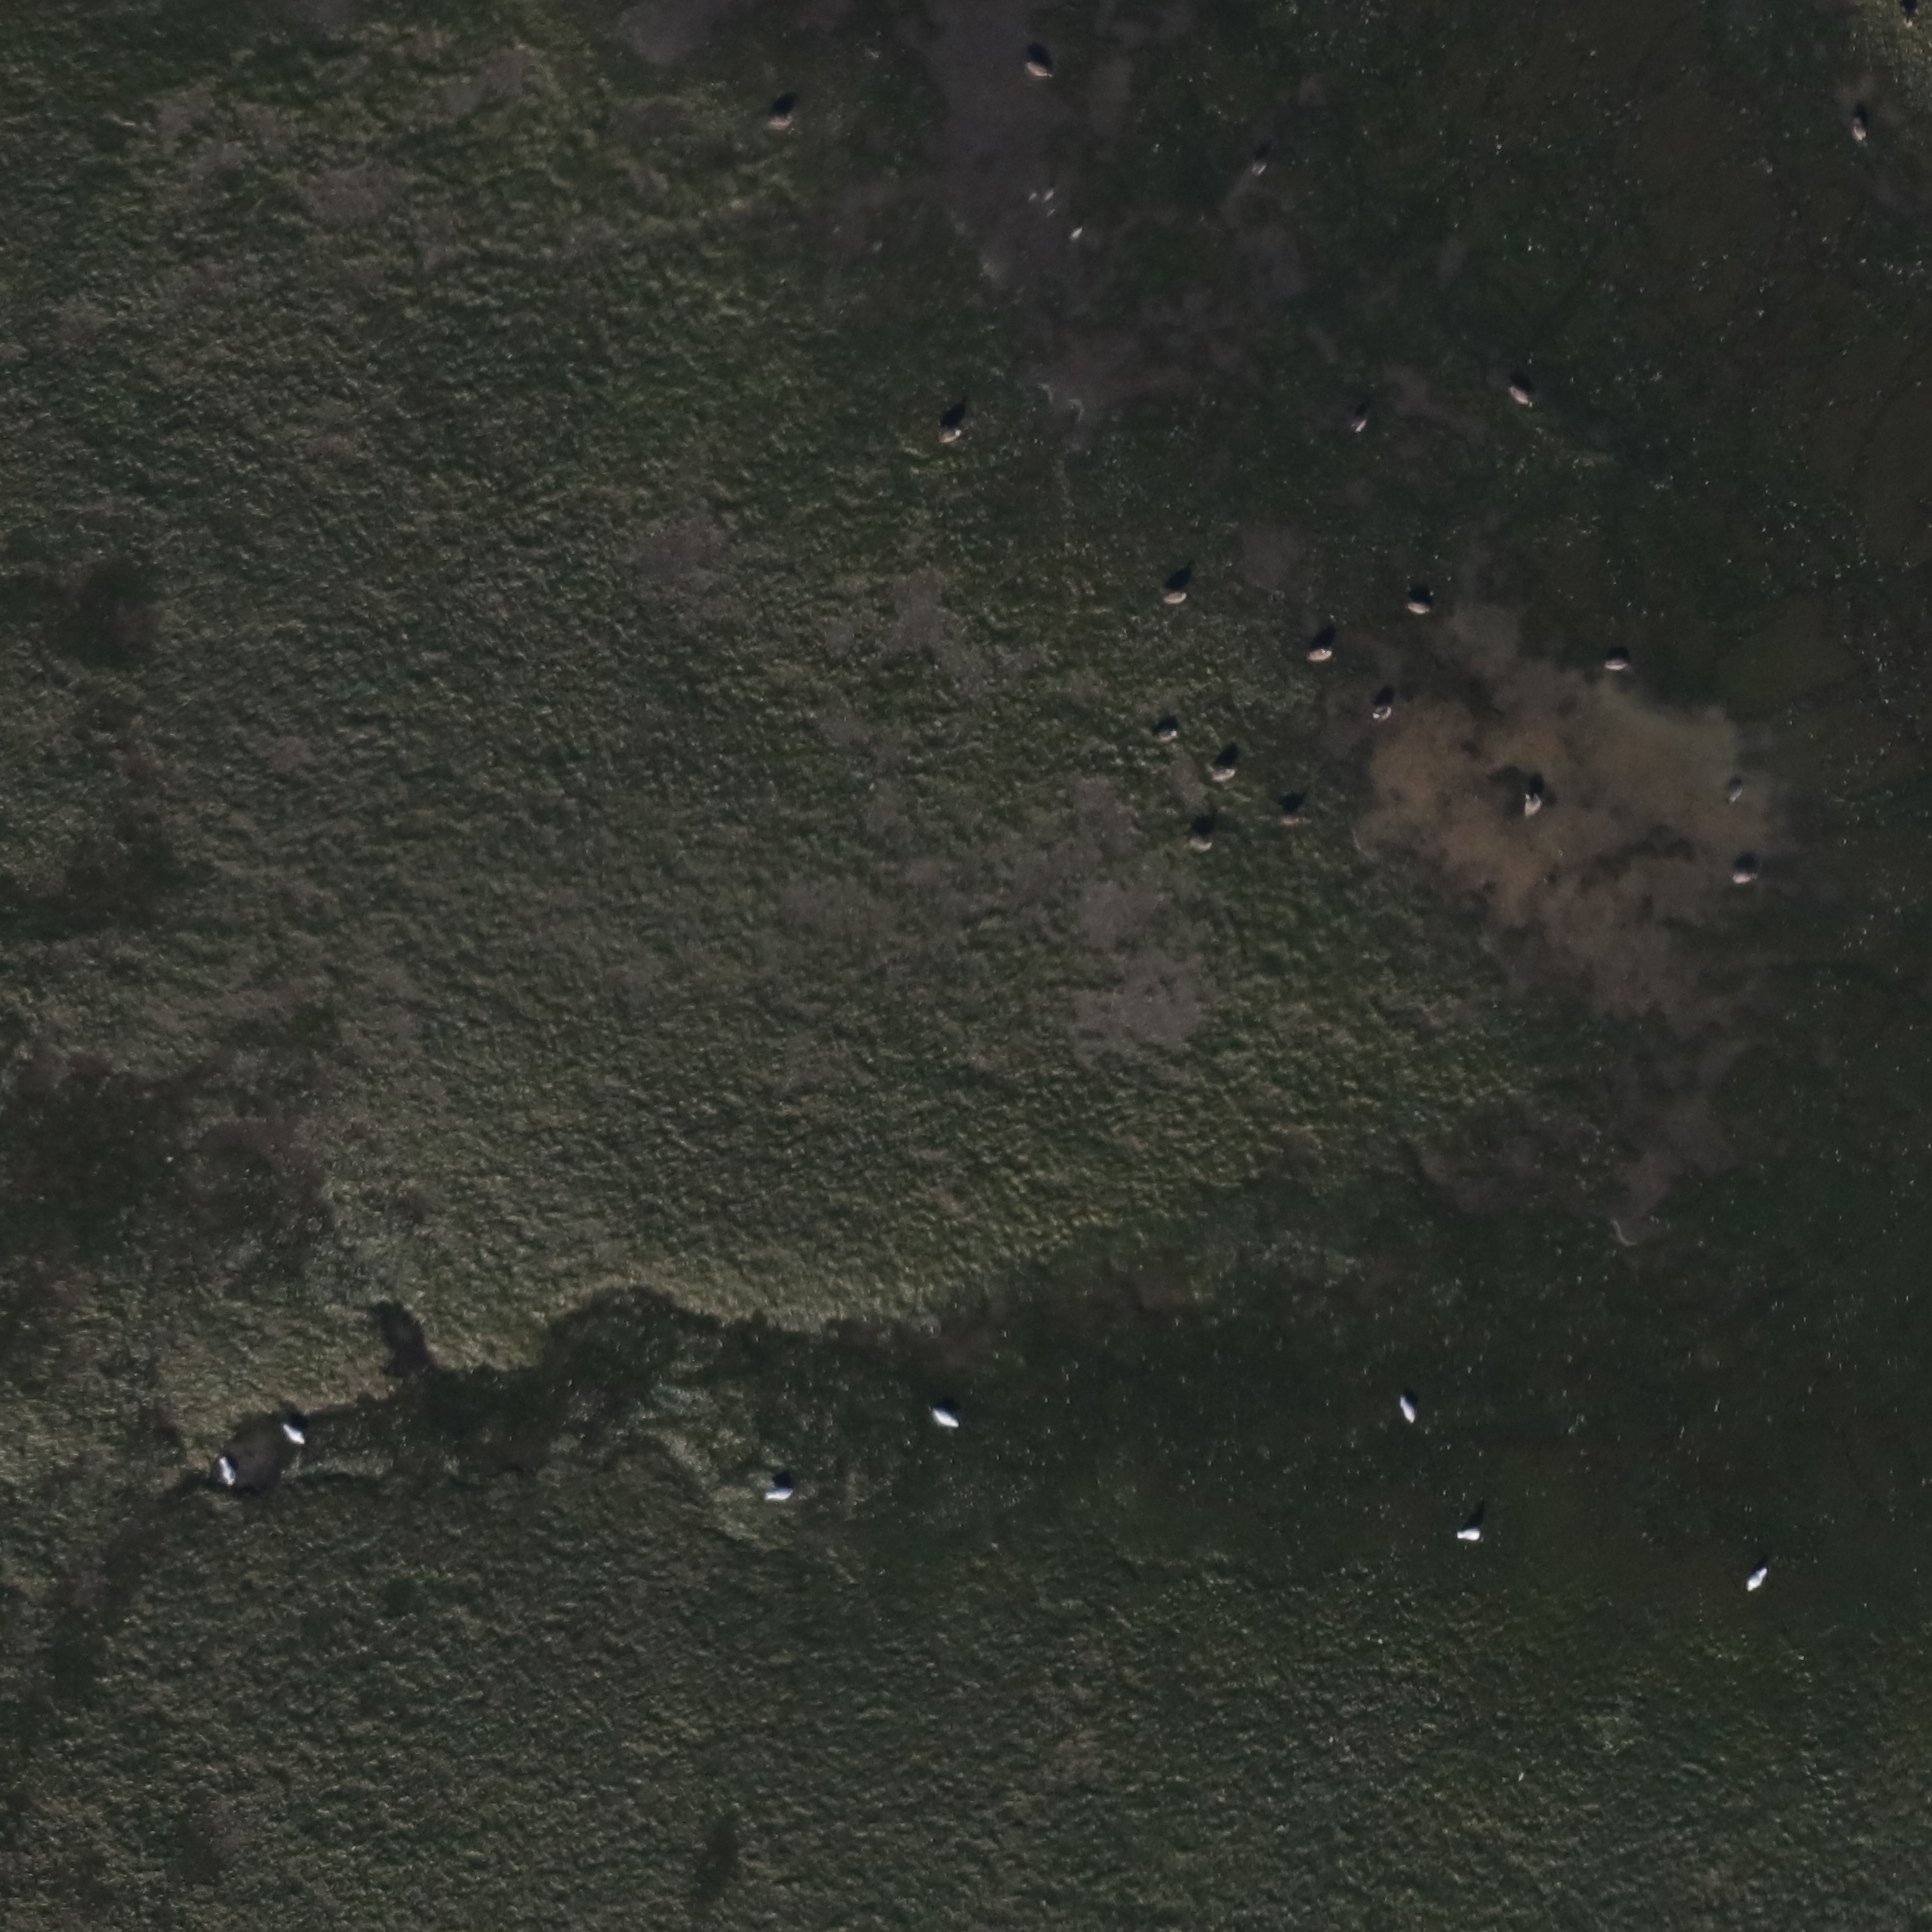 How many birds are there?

31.